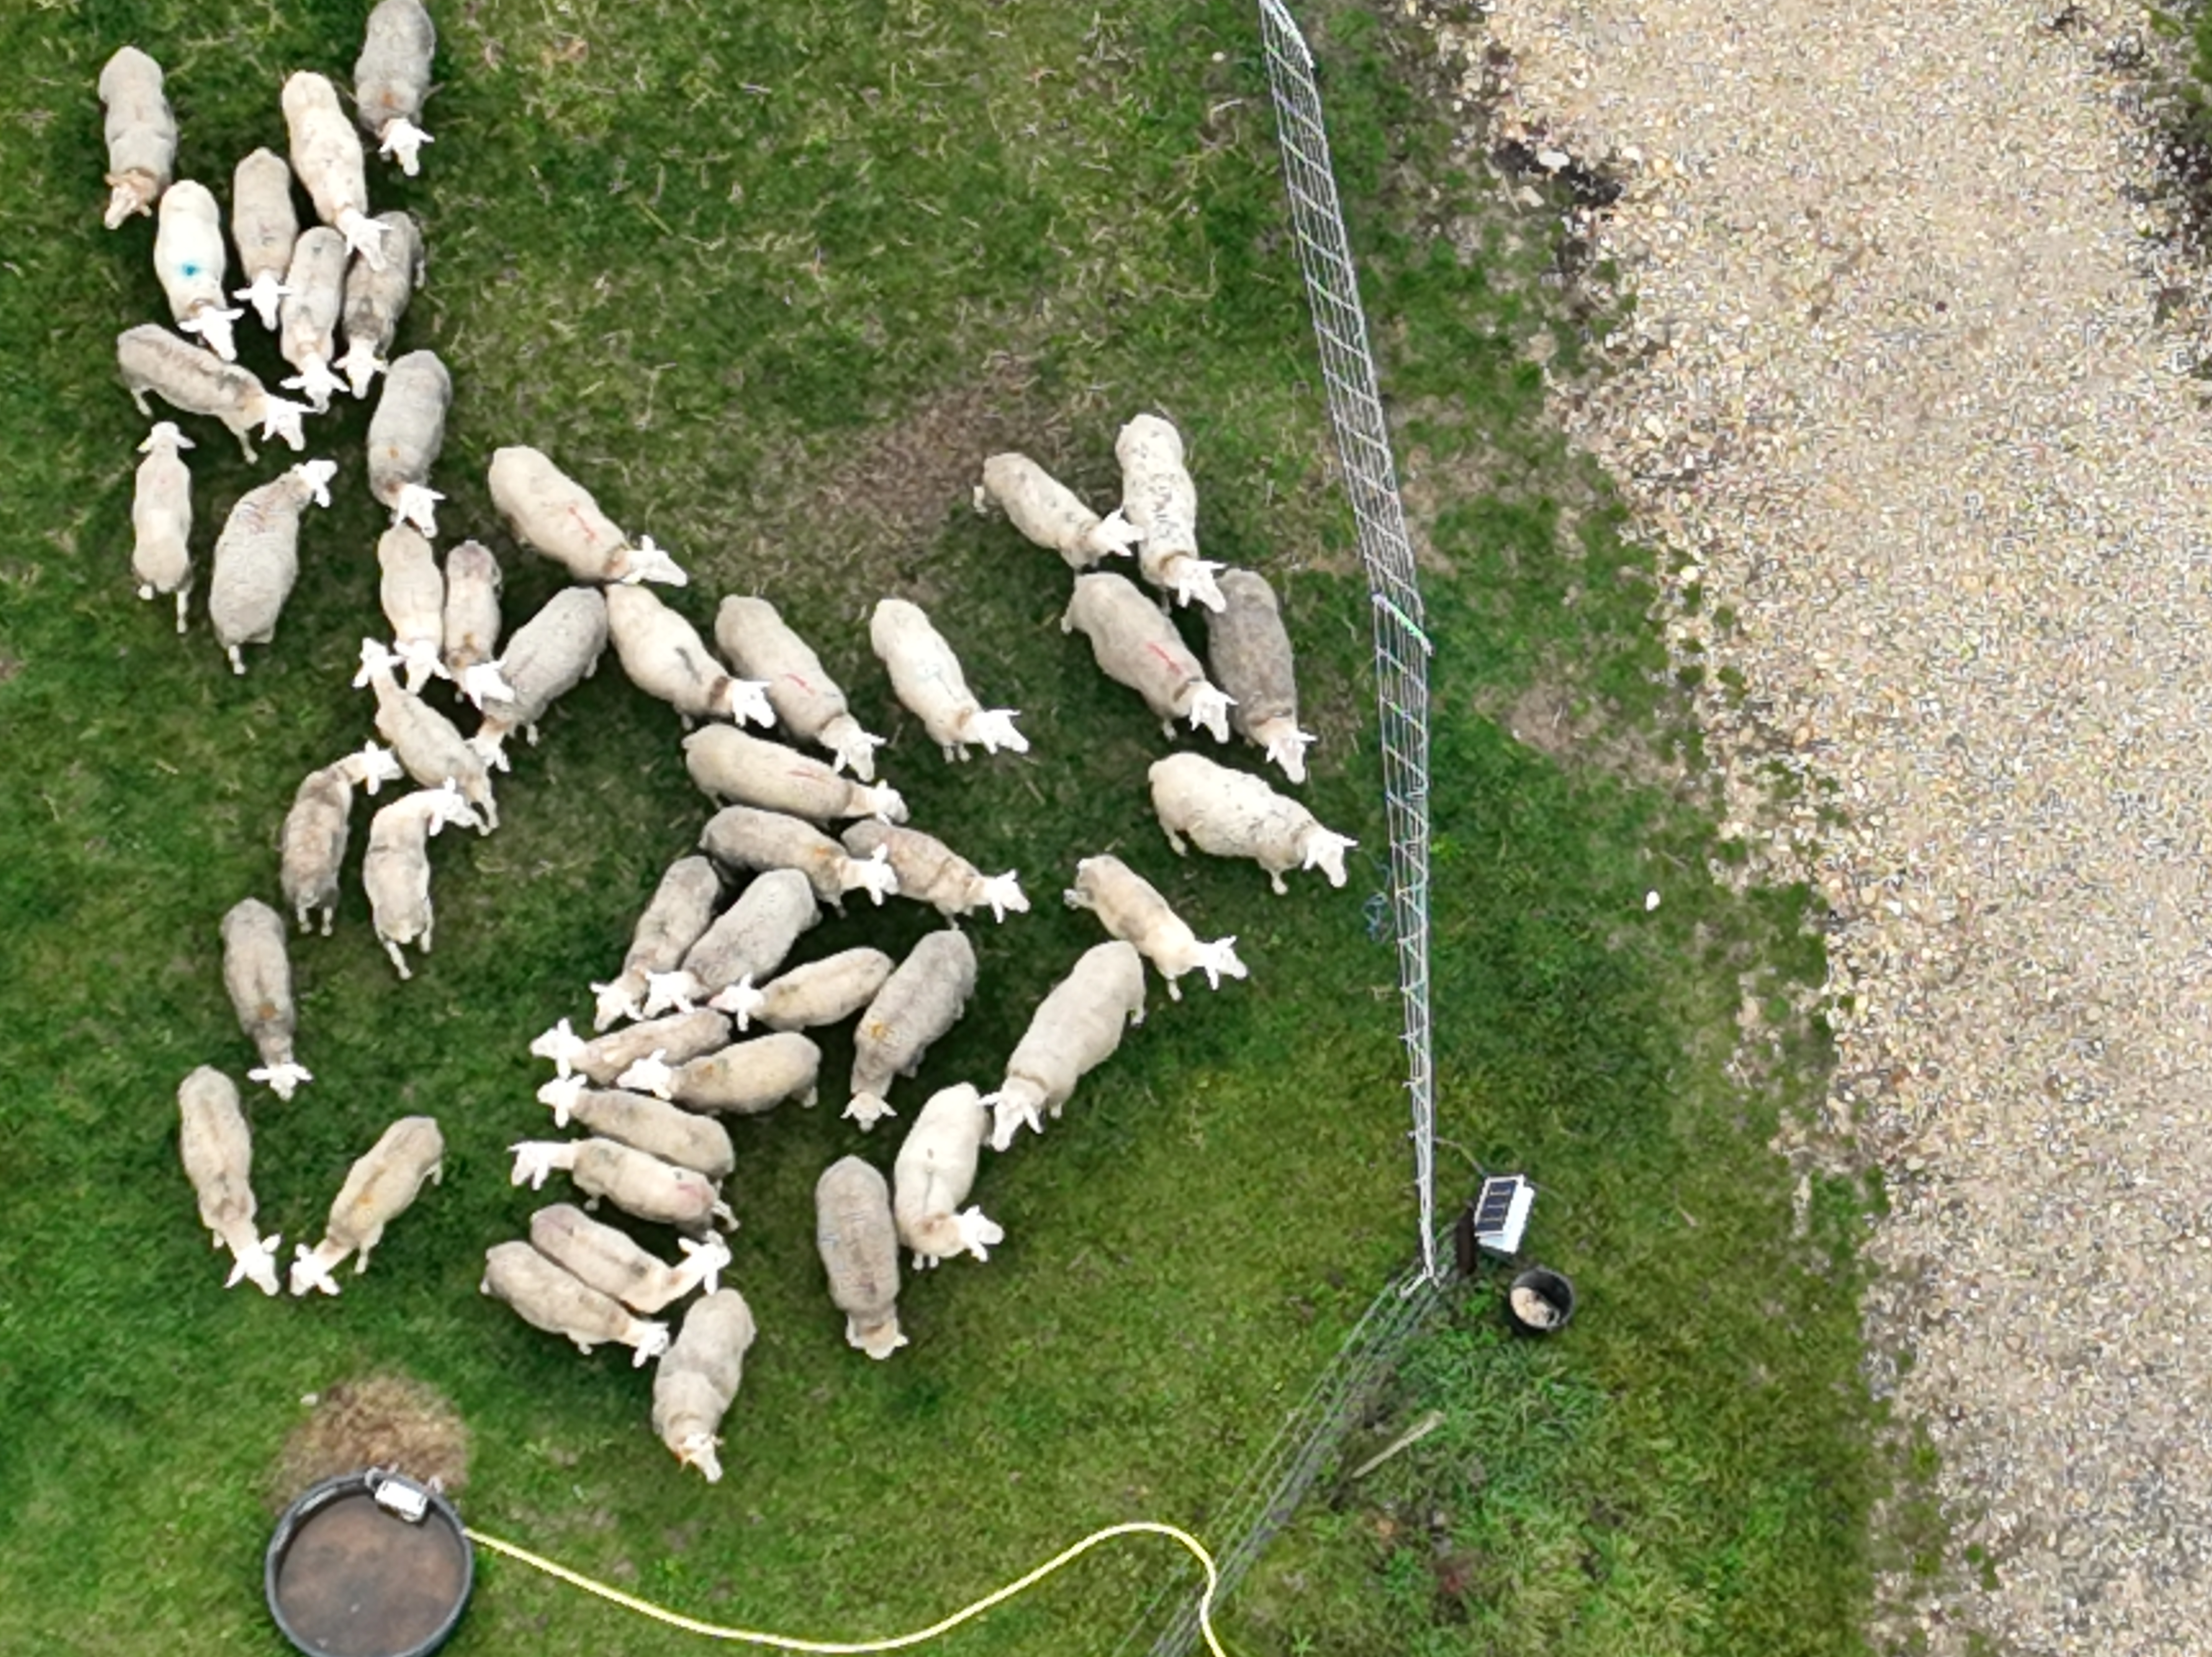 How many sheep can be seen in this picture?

47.